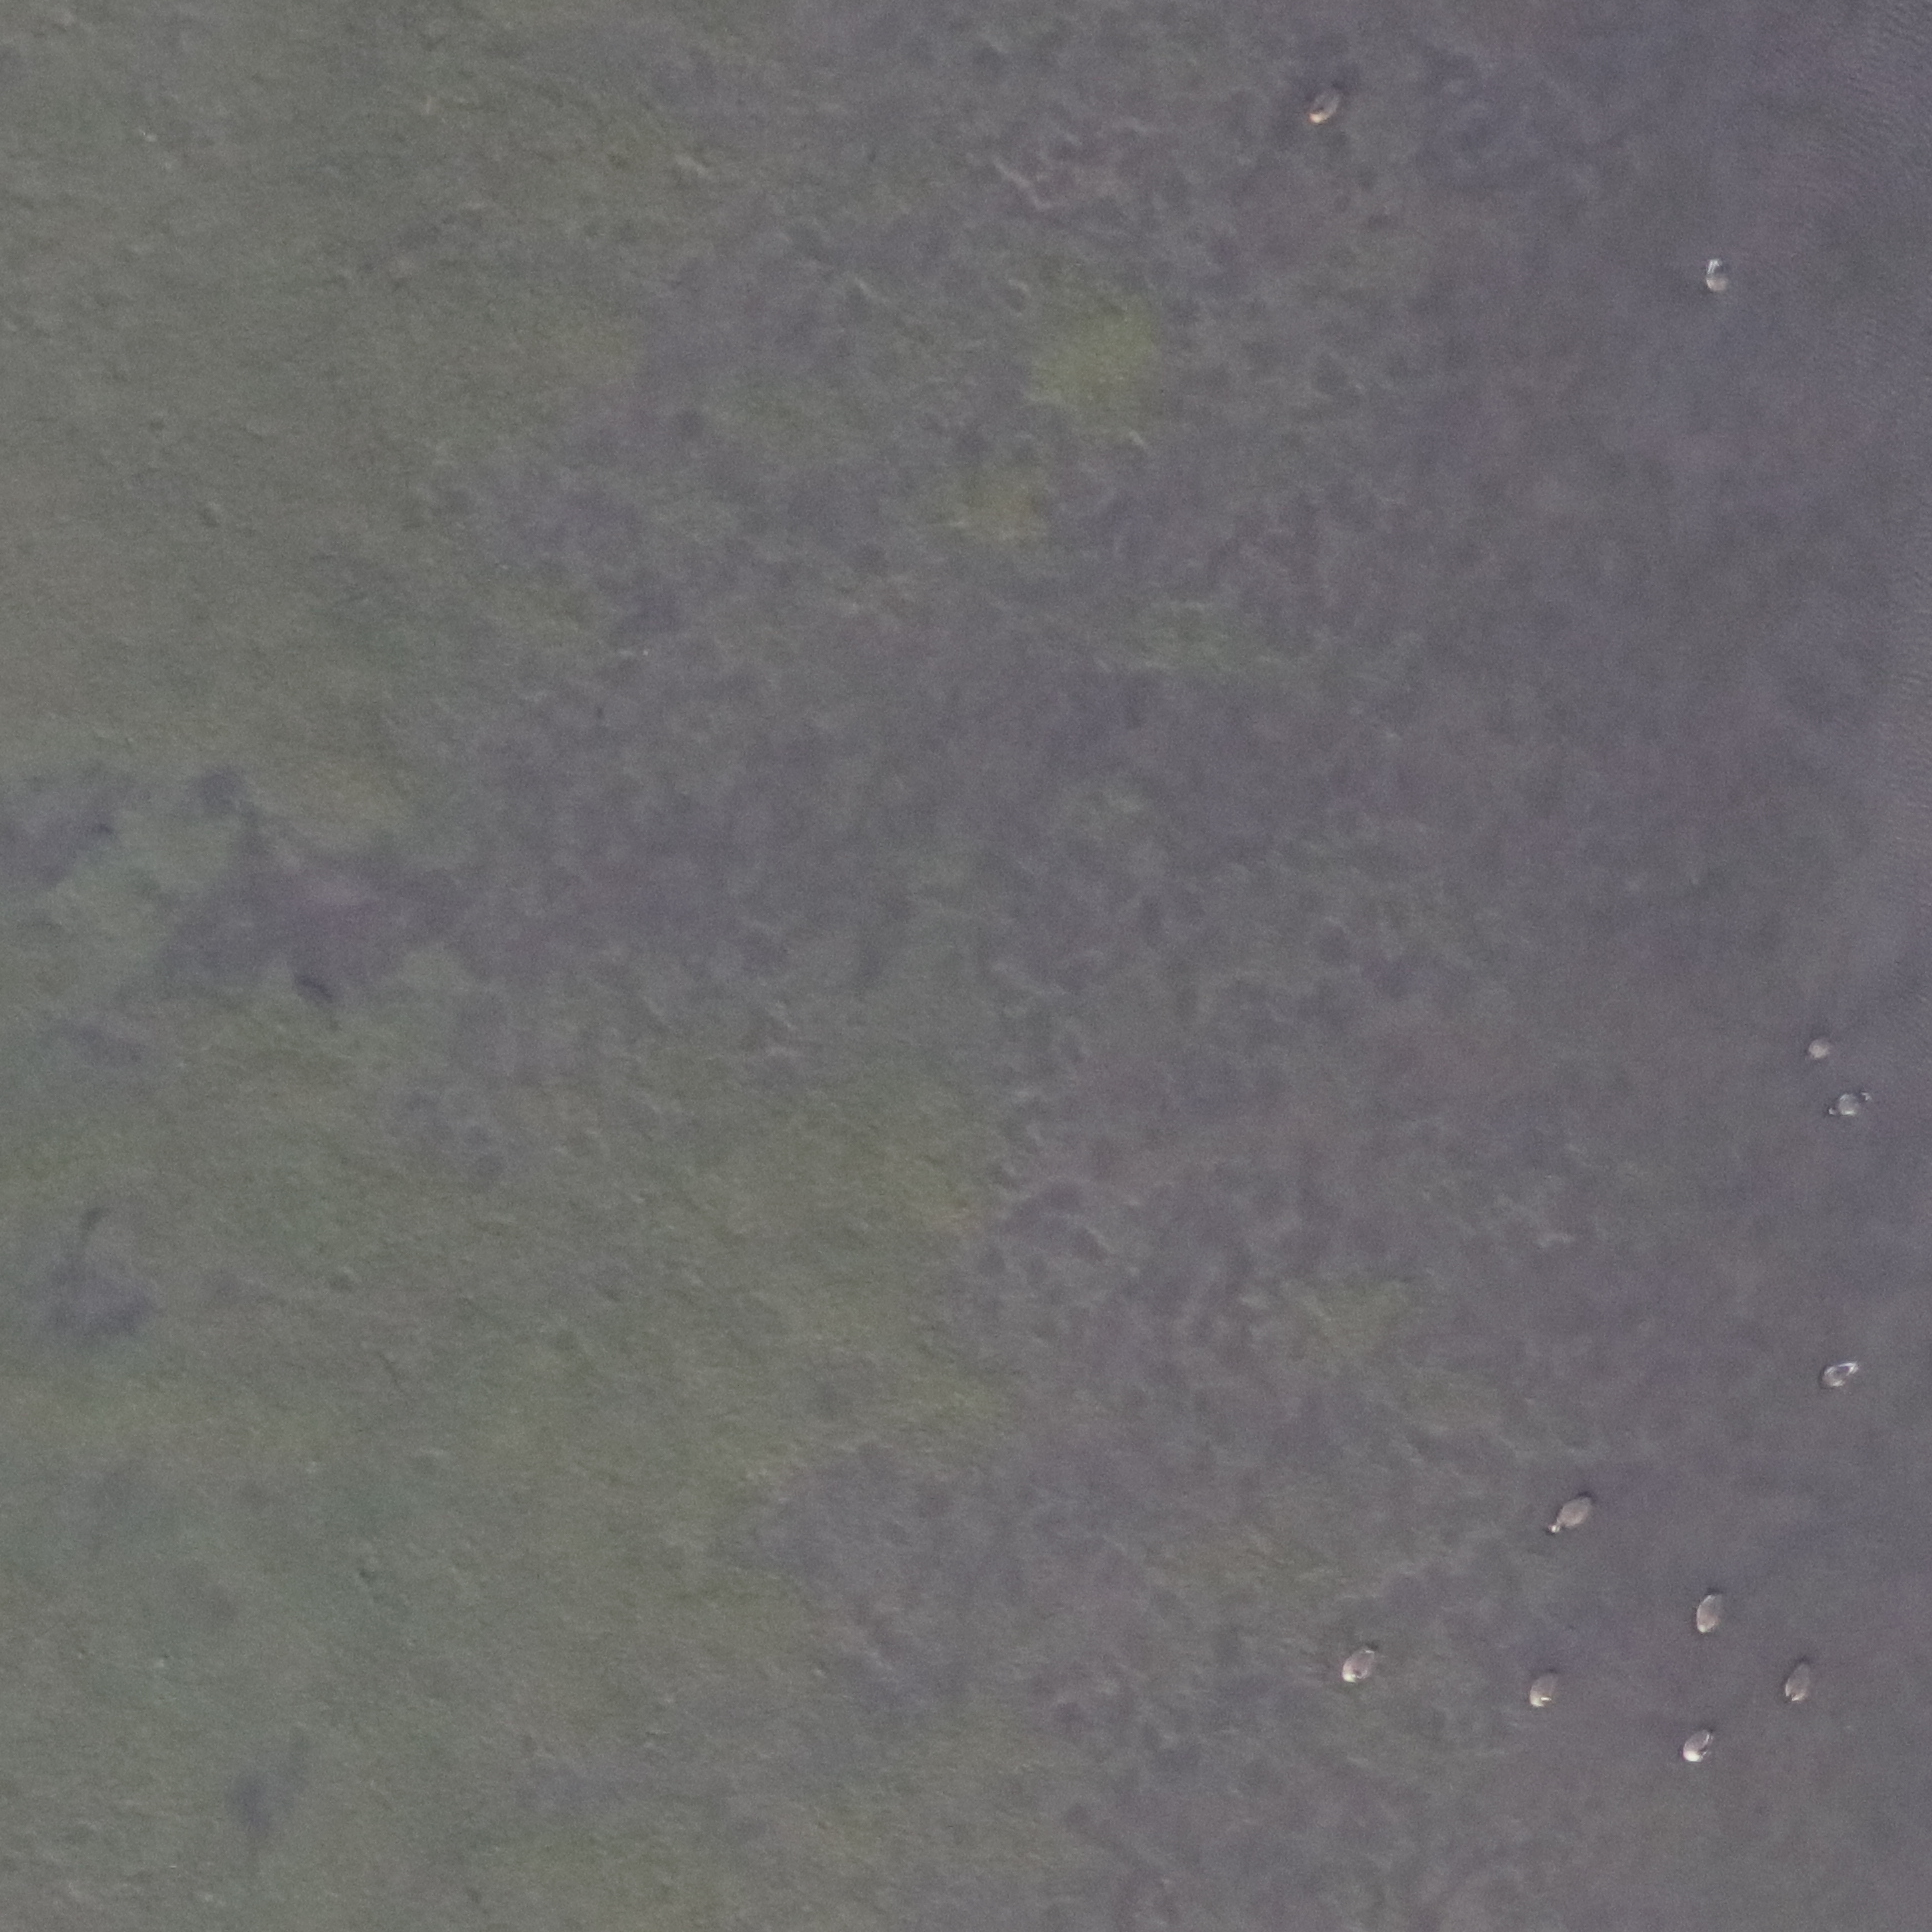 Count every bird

11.